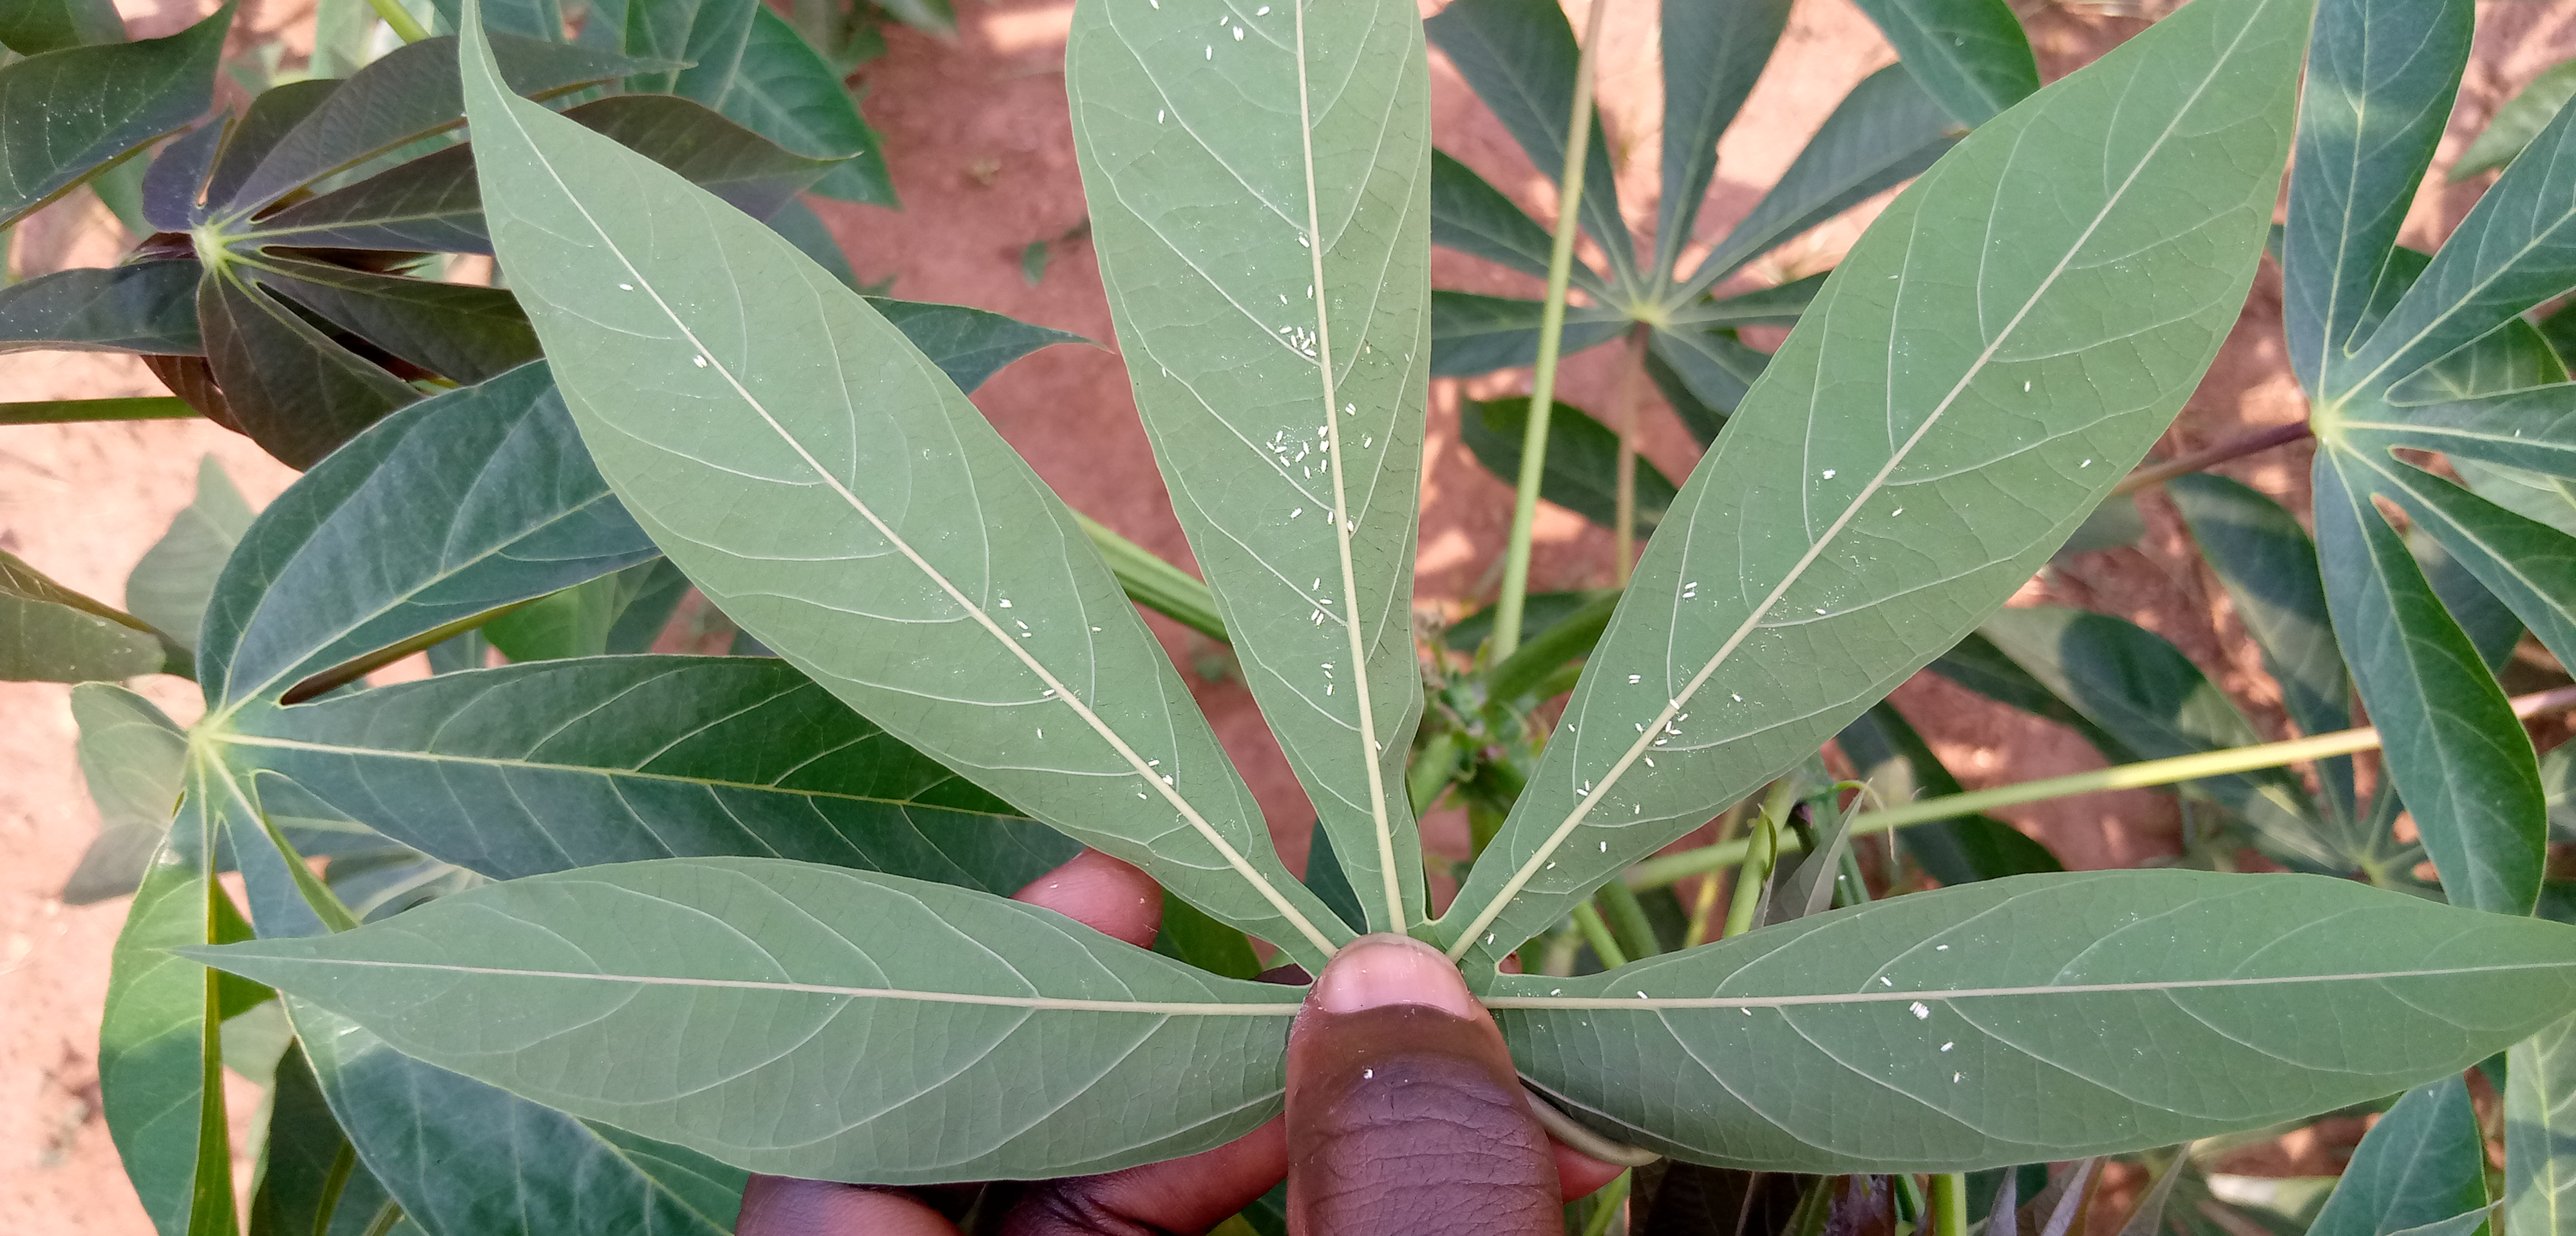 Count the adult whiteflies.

84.